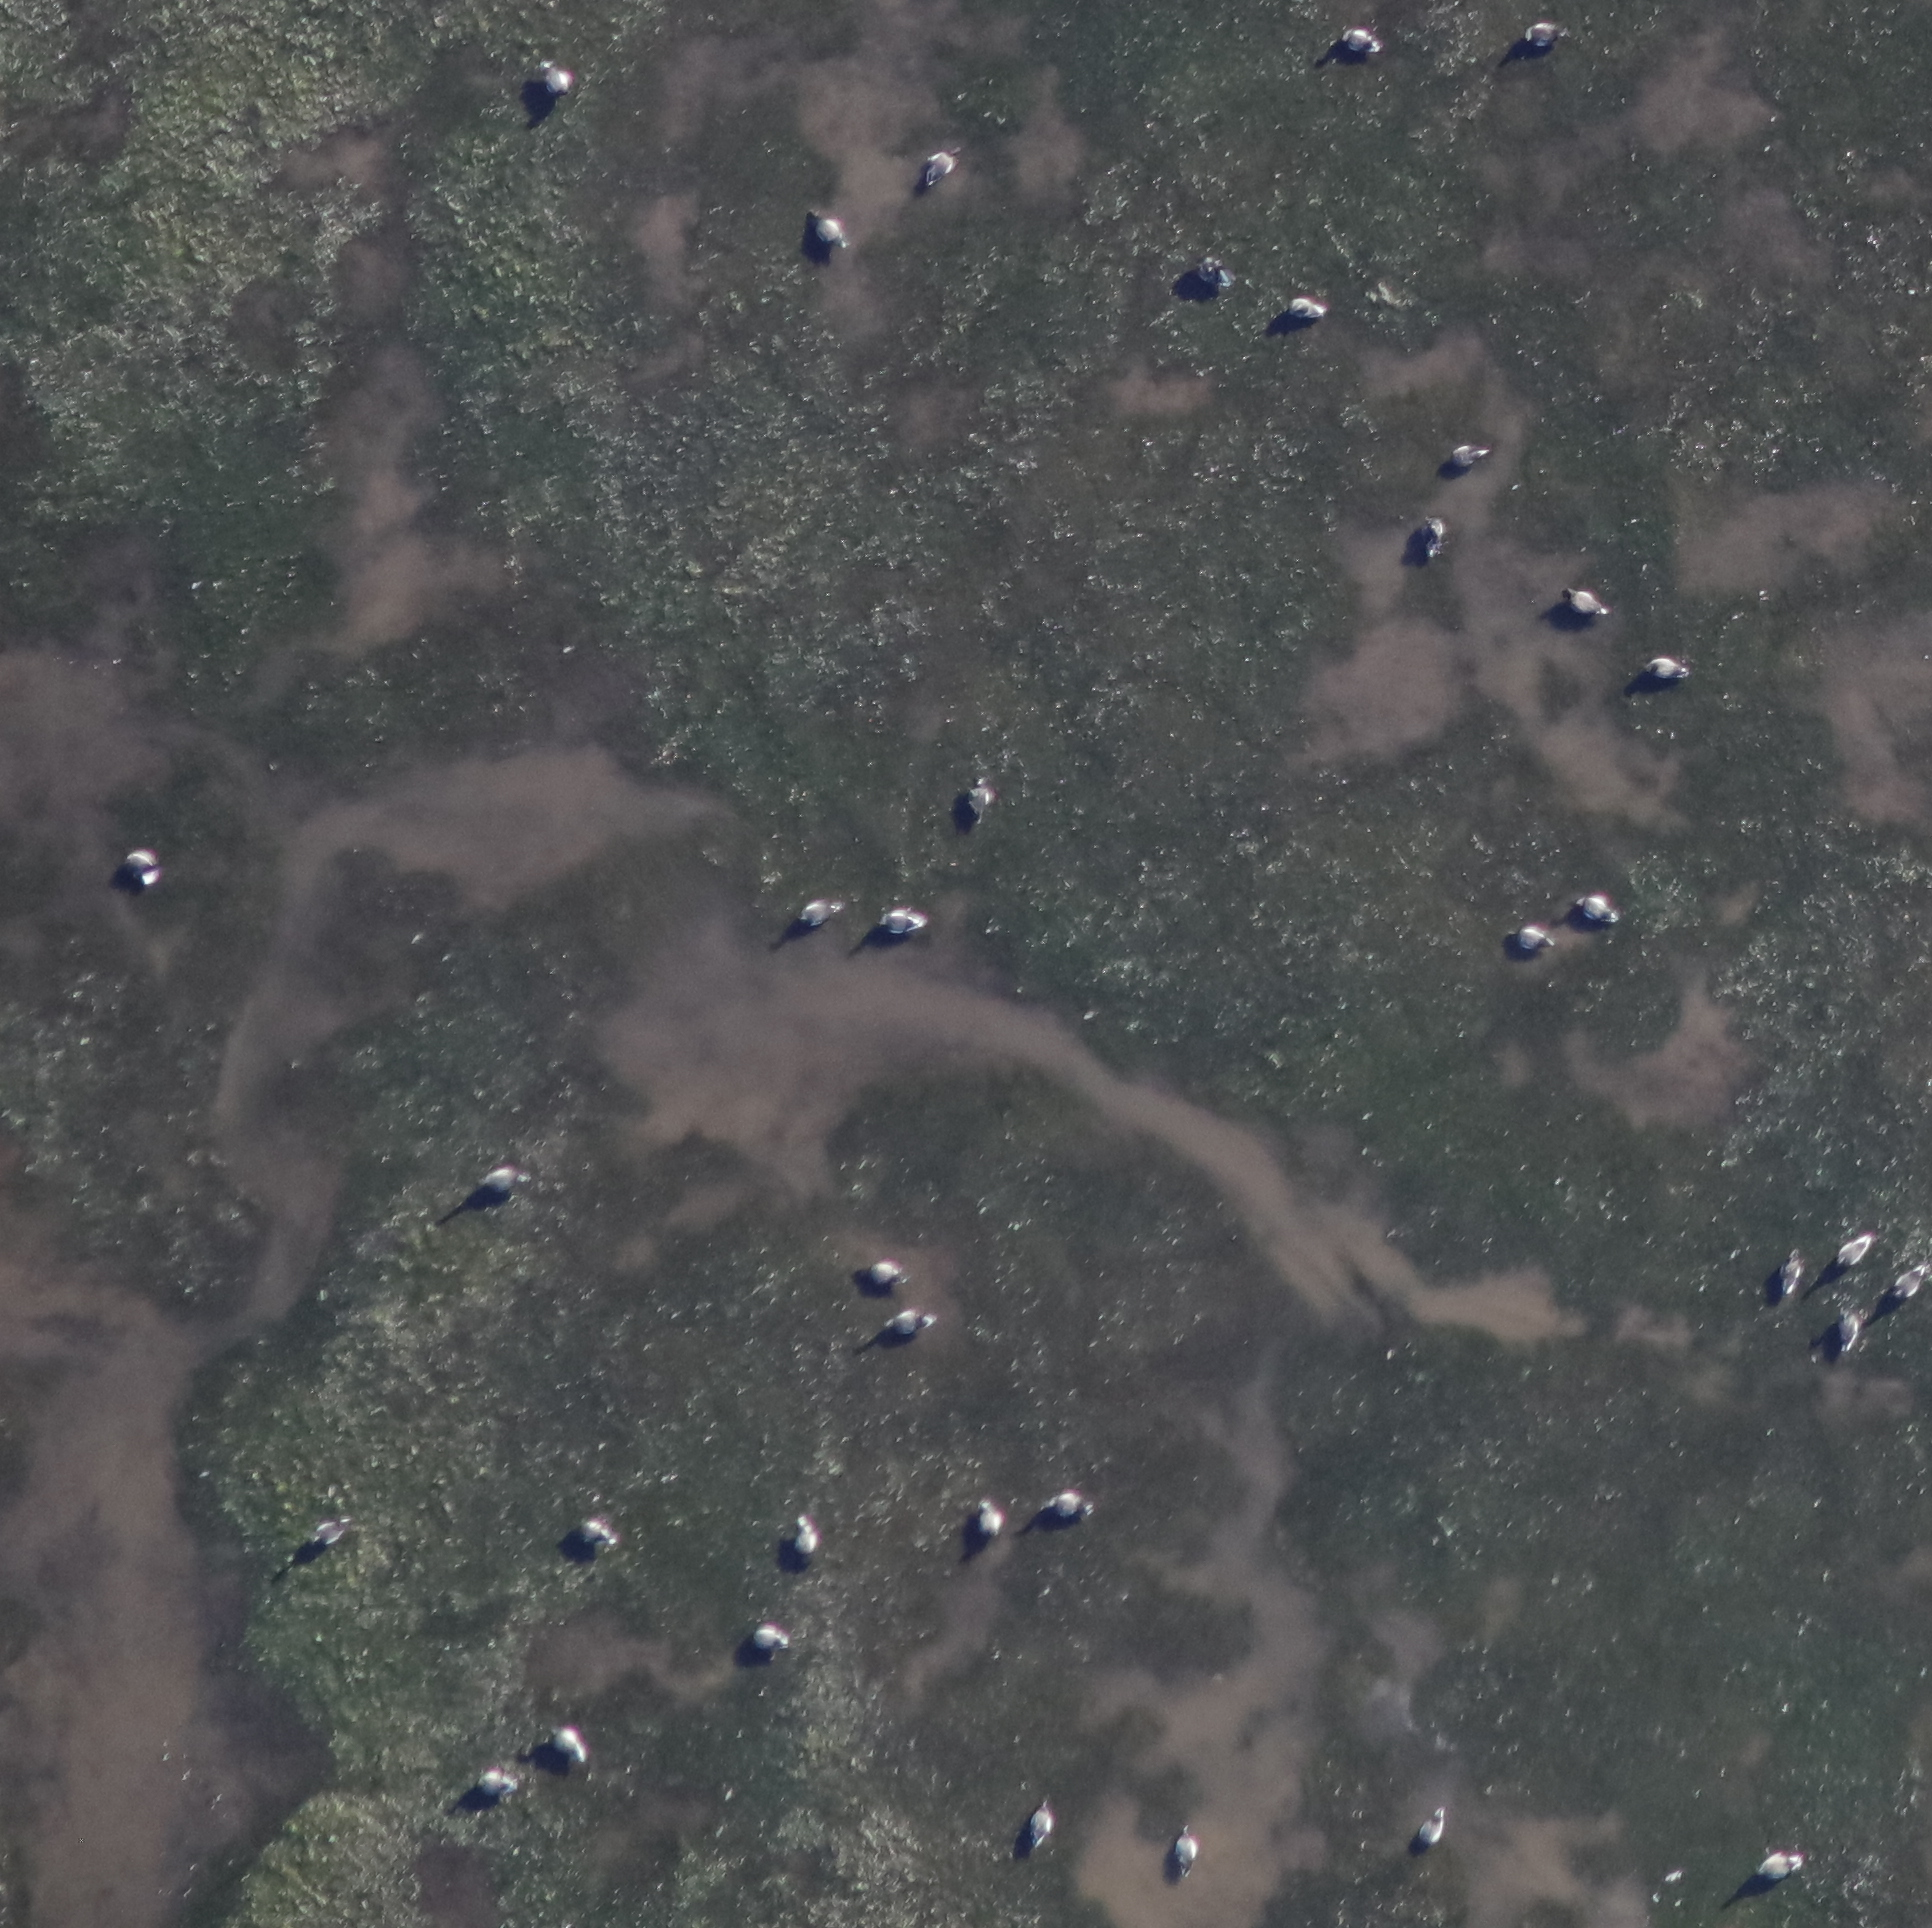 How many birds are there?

36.